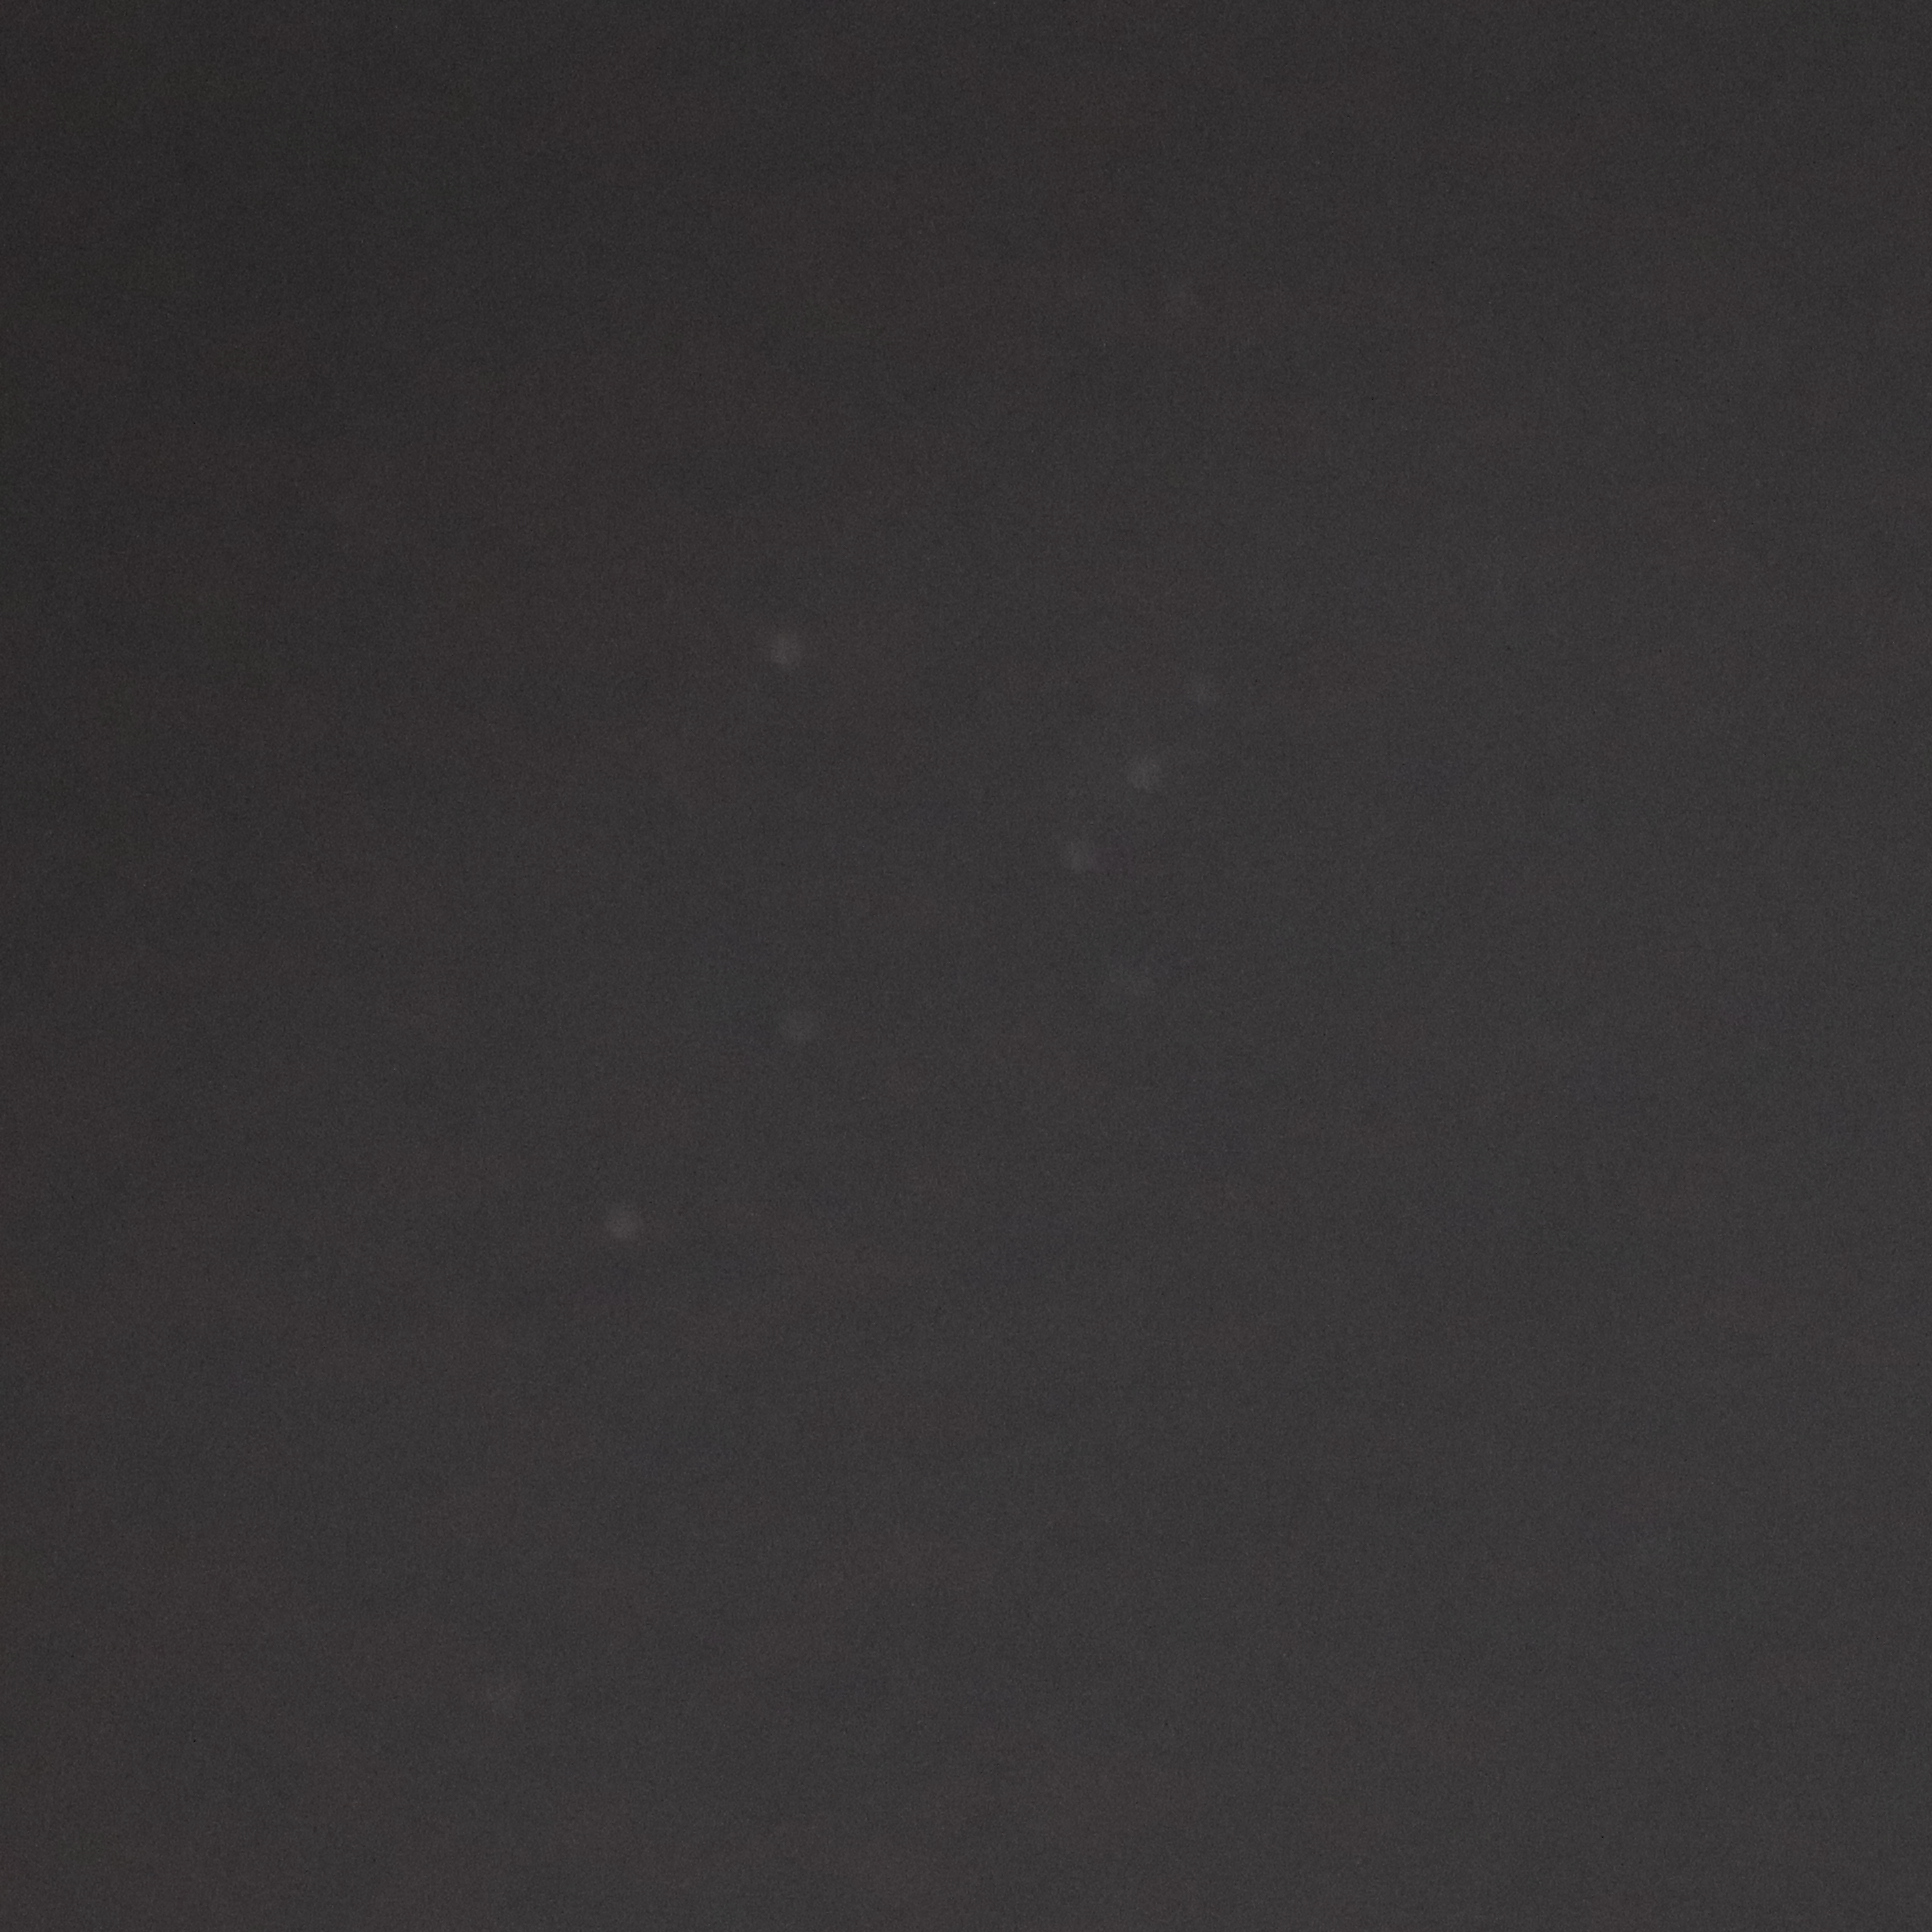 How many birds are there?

0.